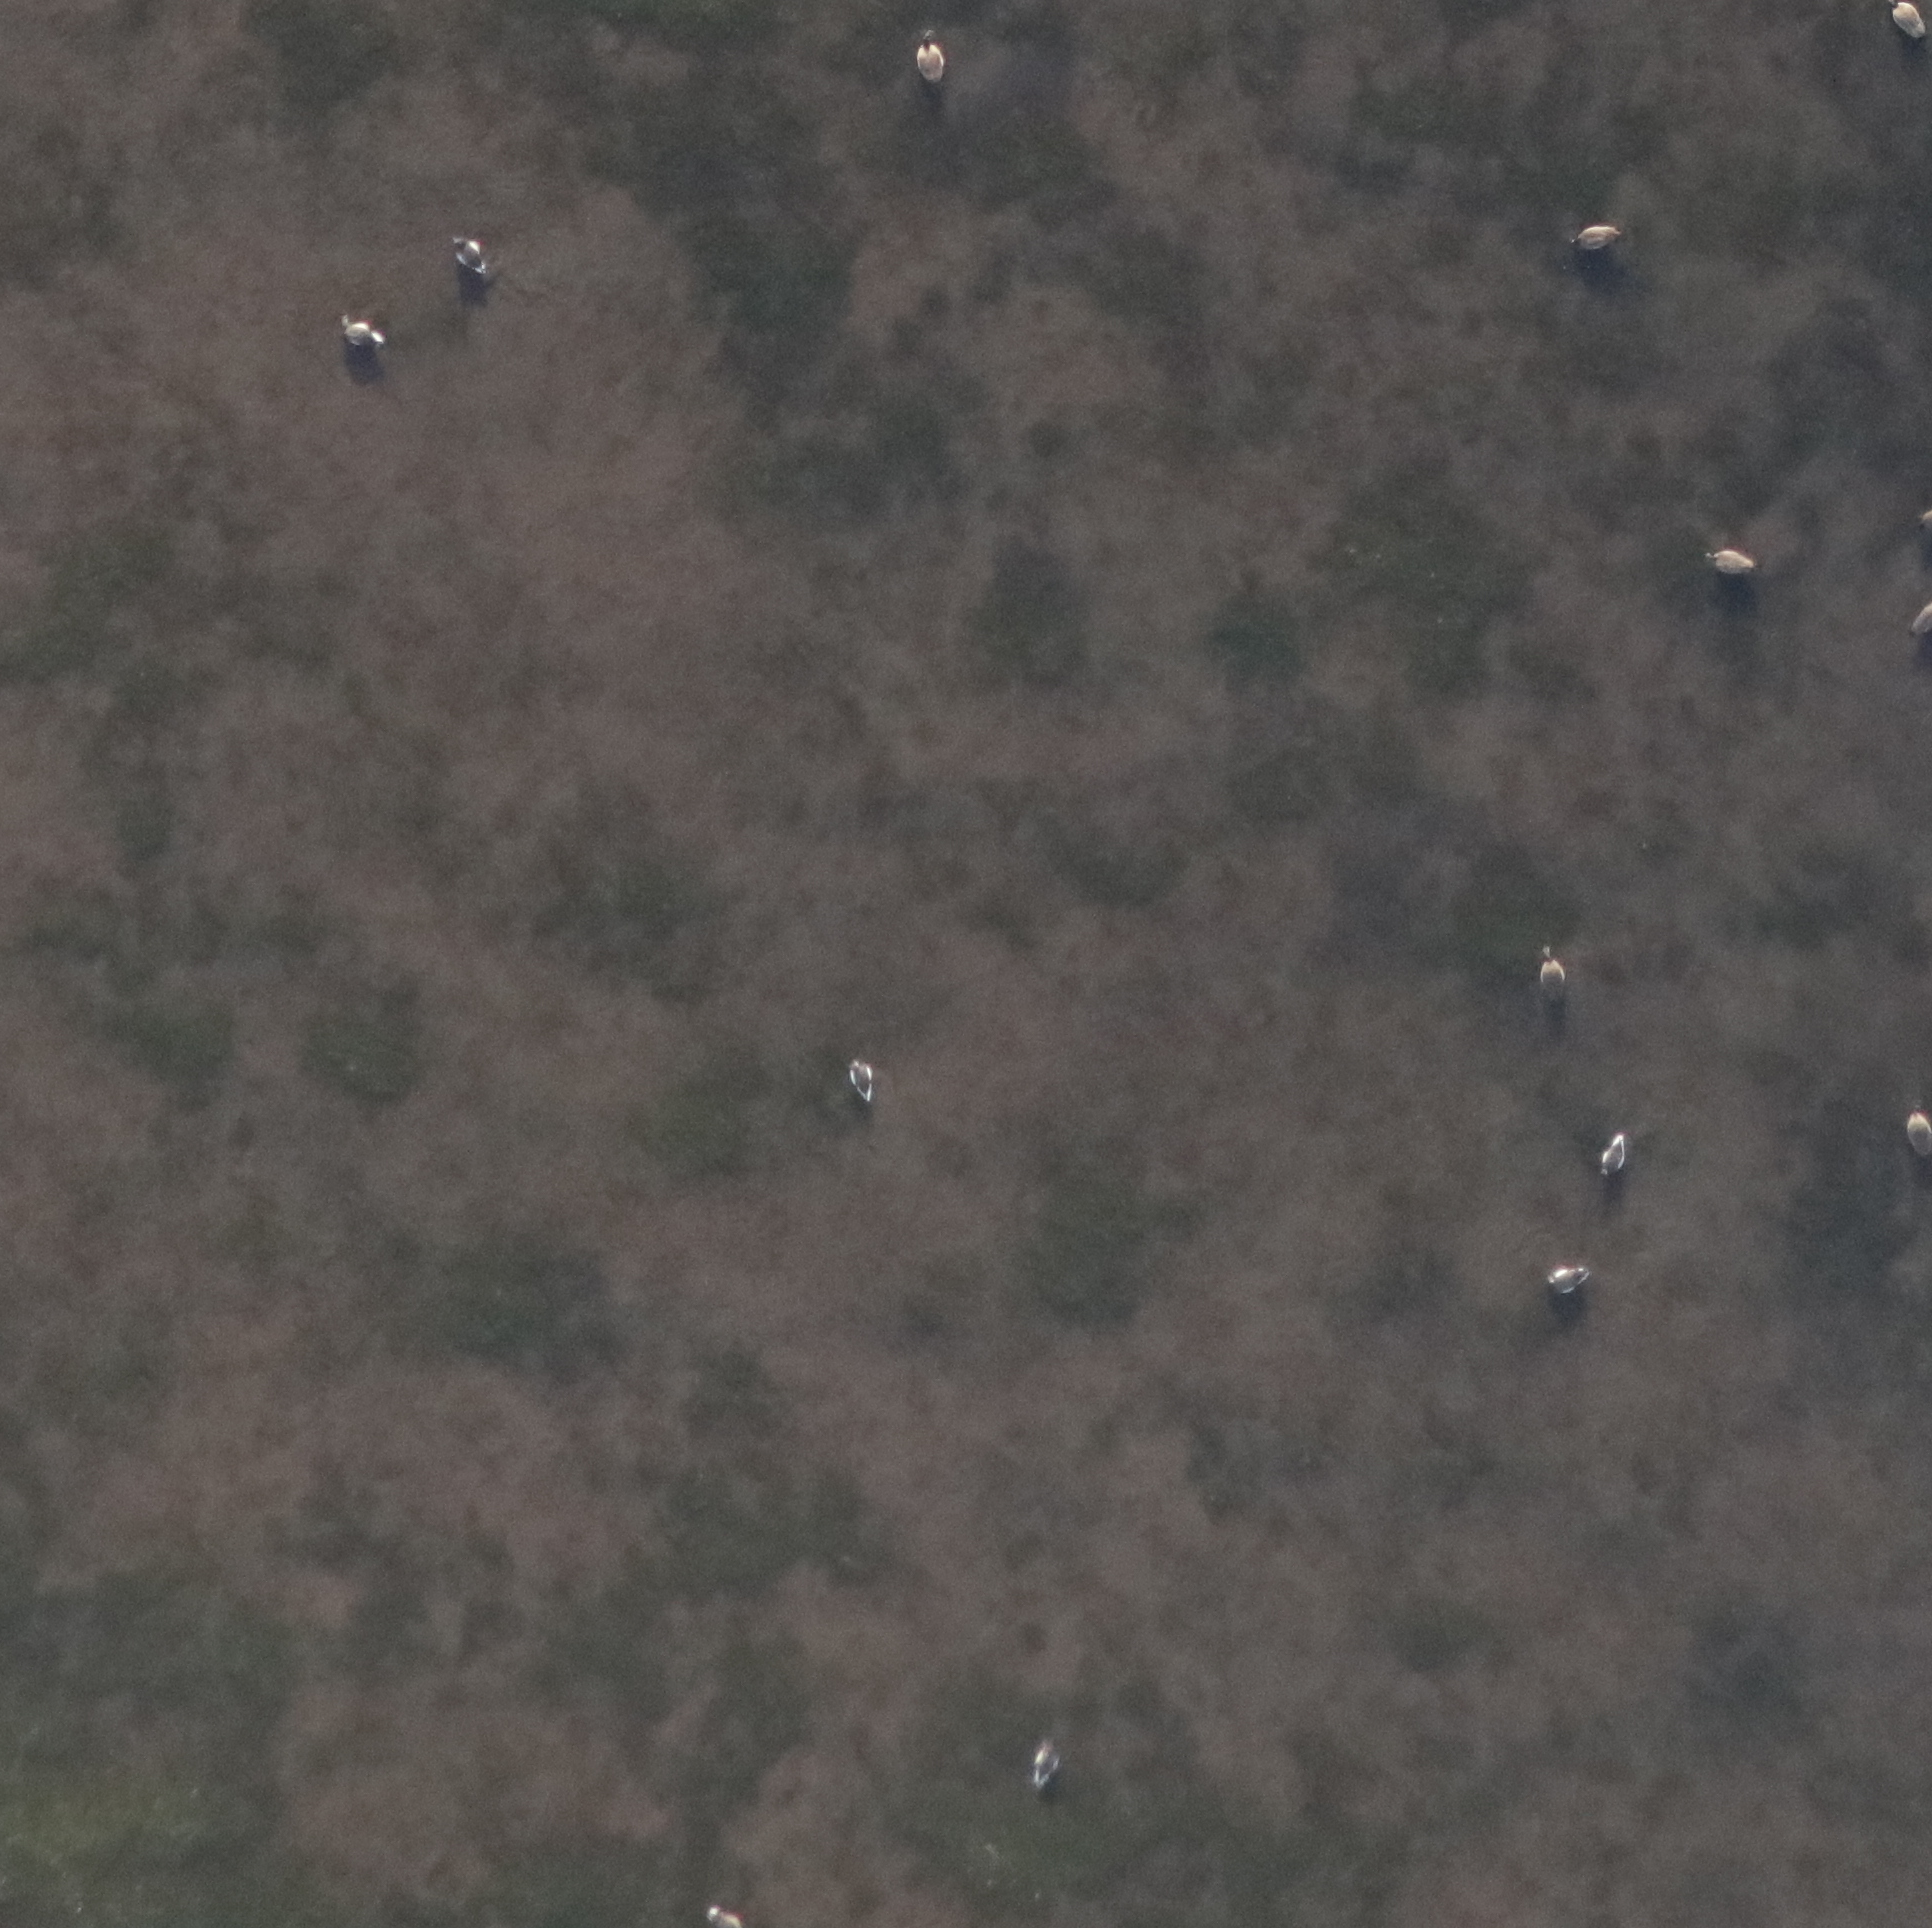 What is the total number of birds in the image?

13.